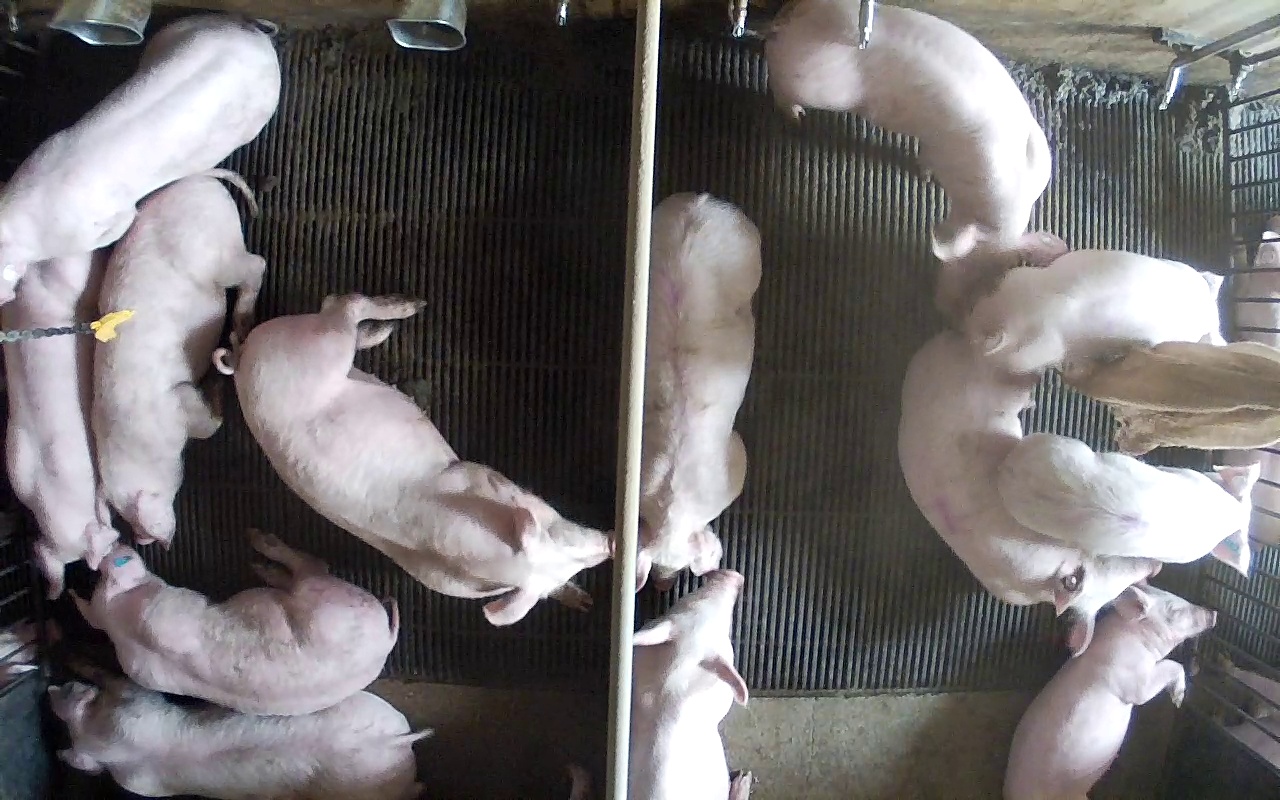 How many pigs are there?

15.